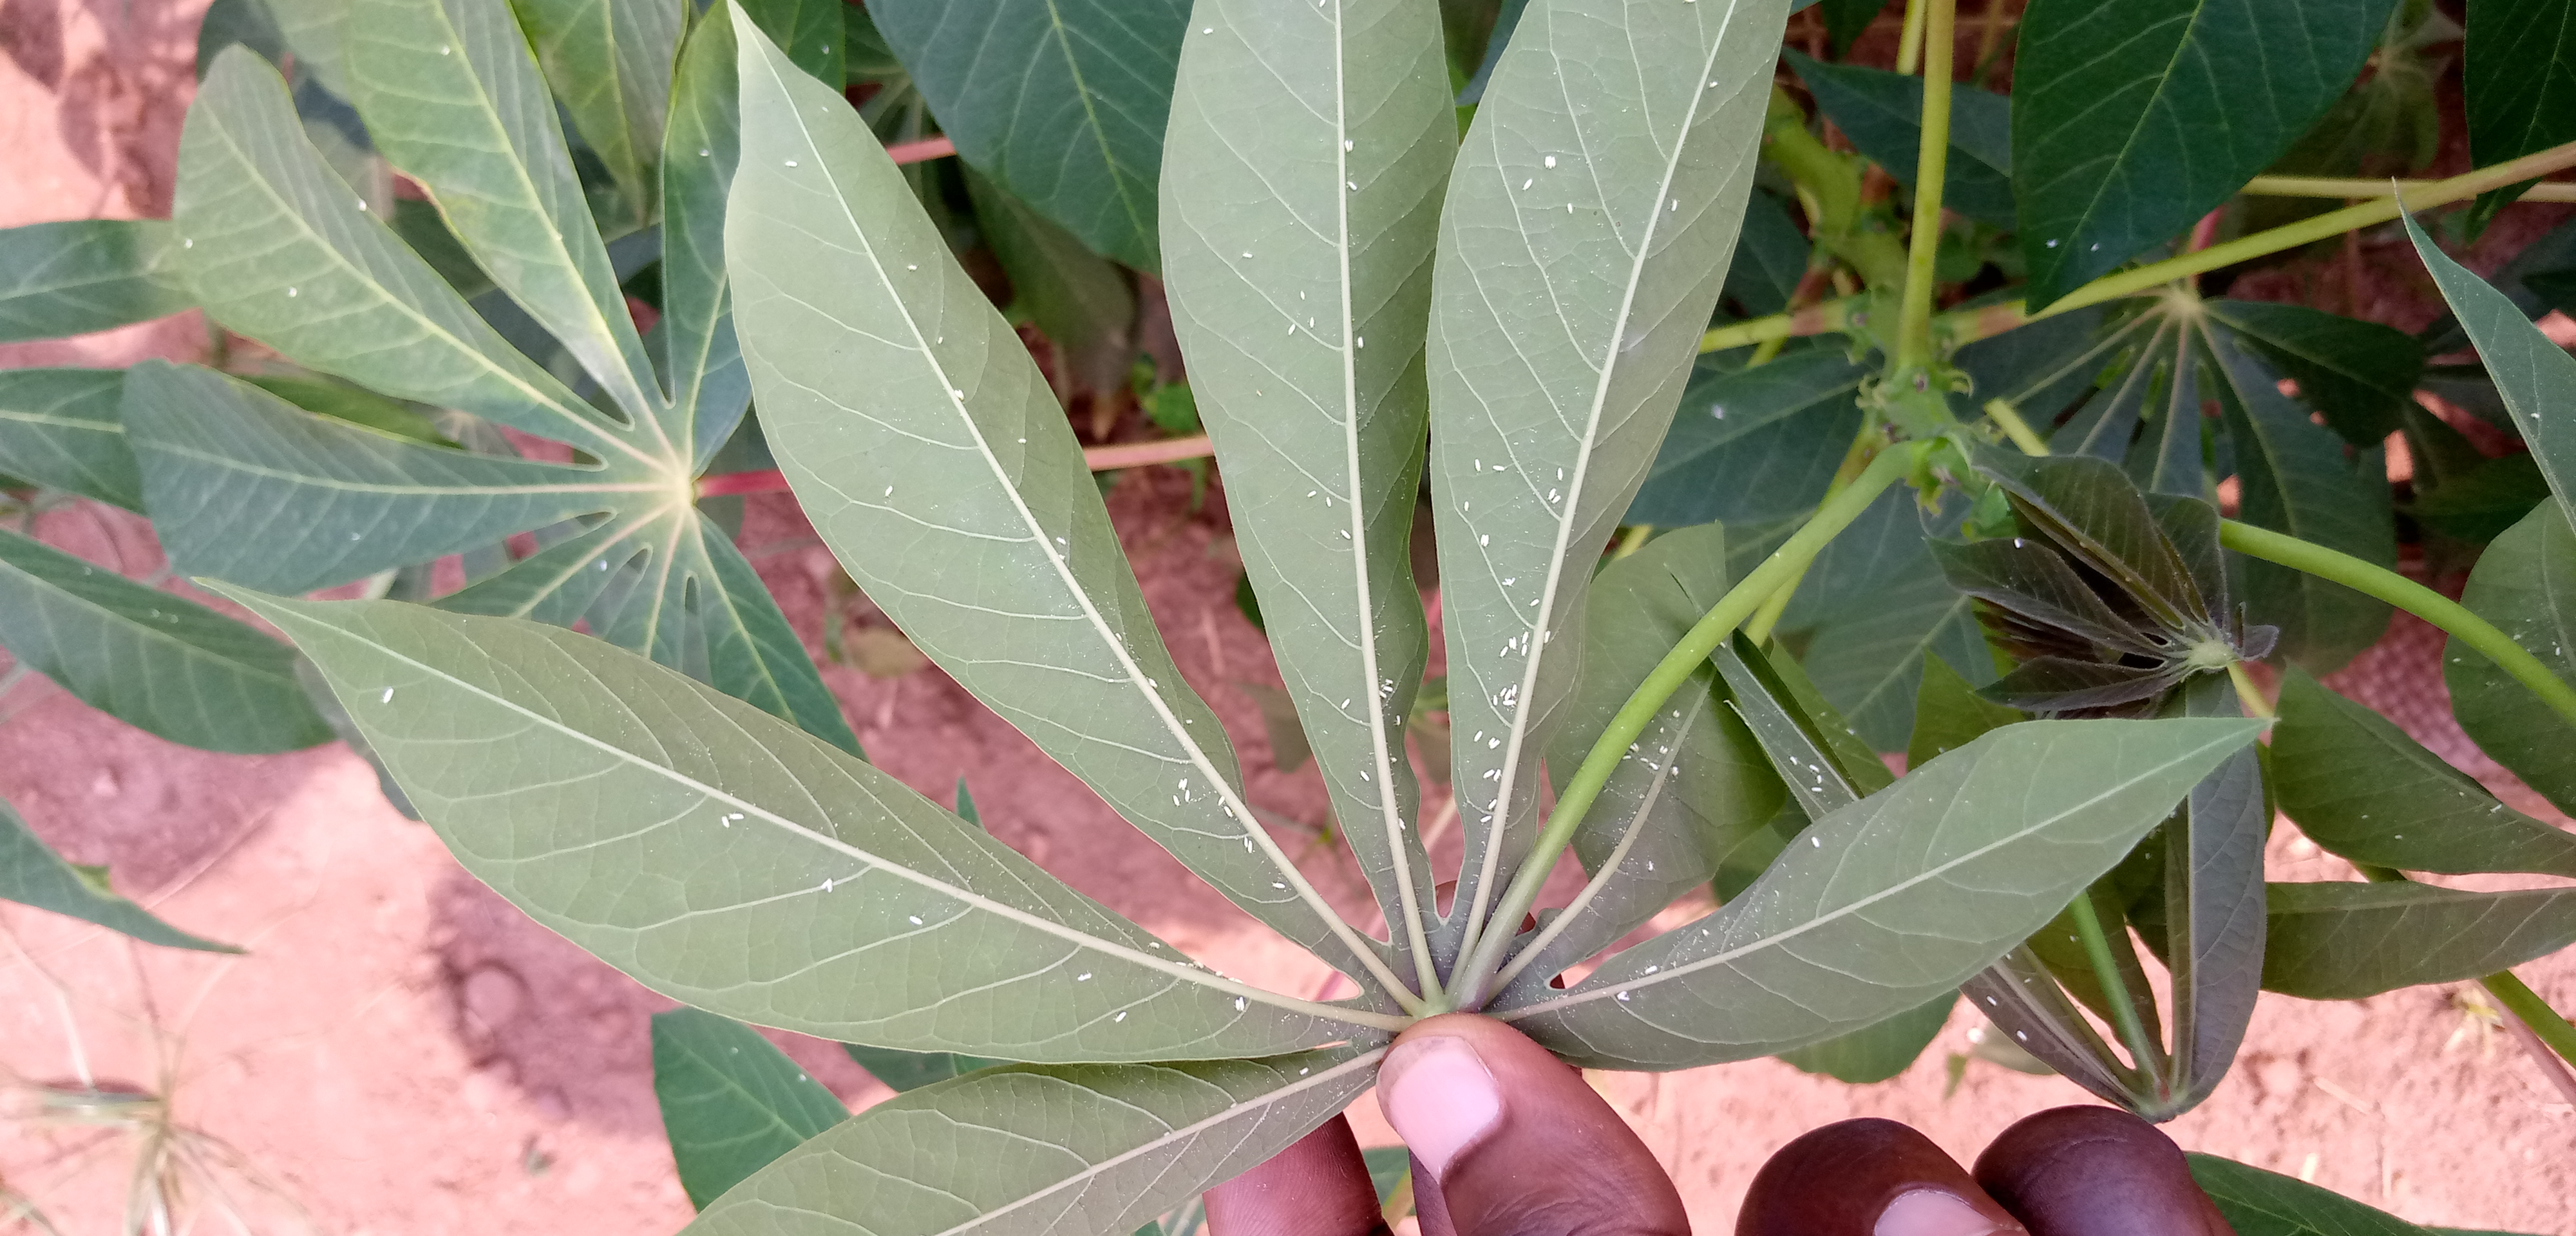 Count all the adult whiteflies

117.